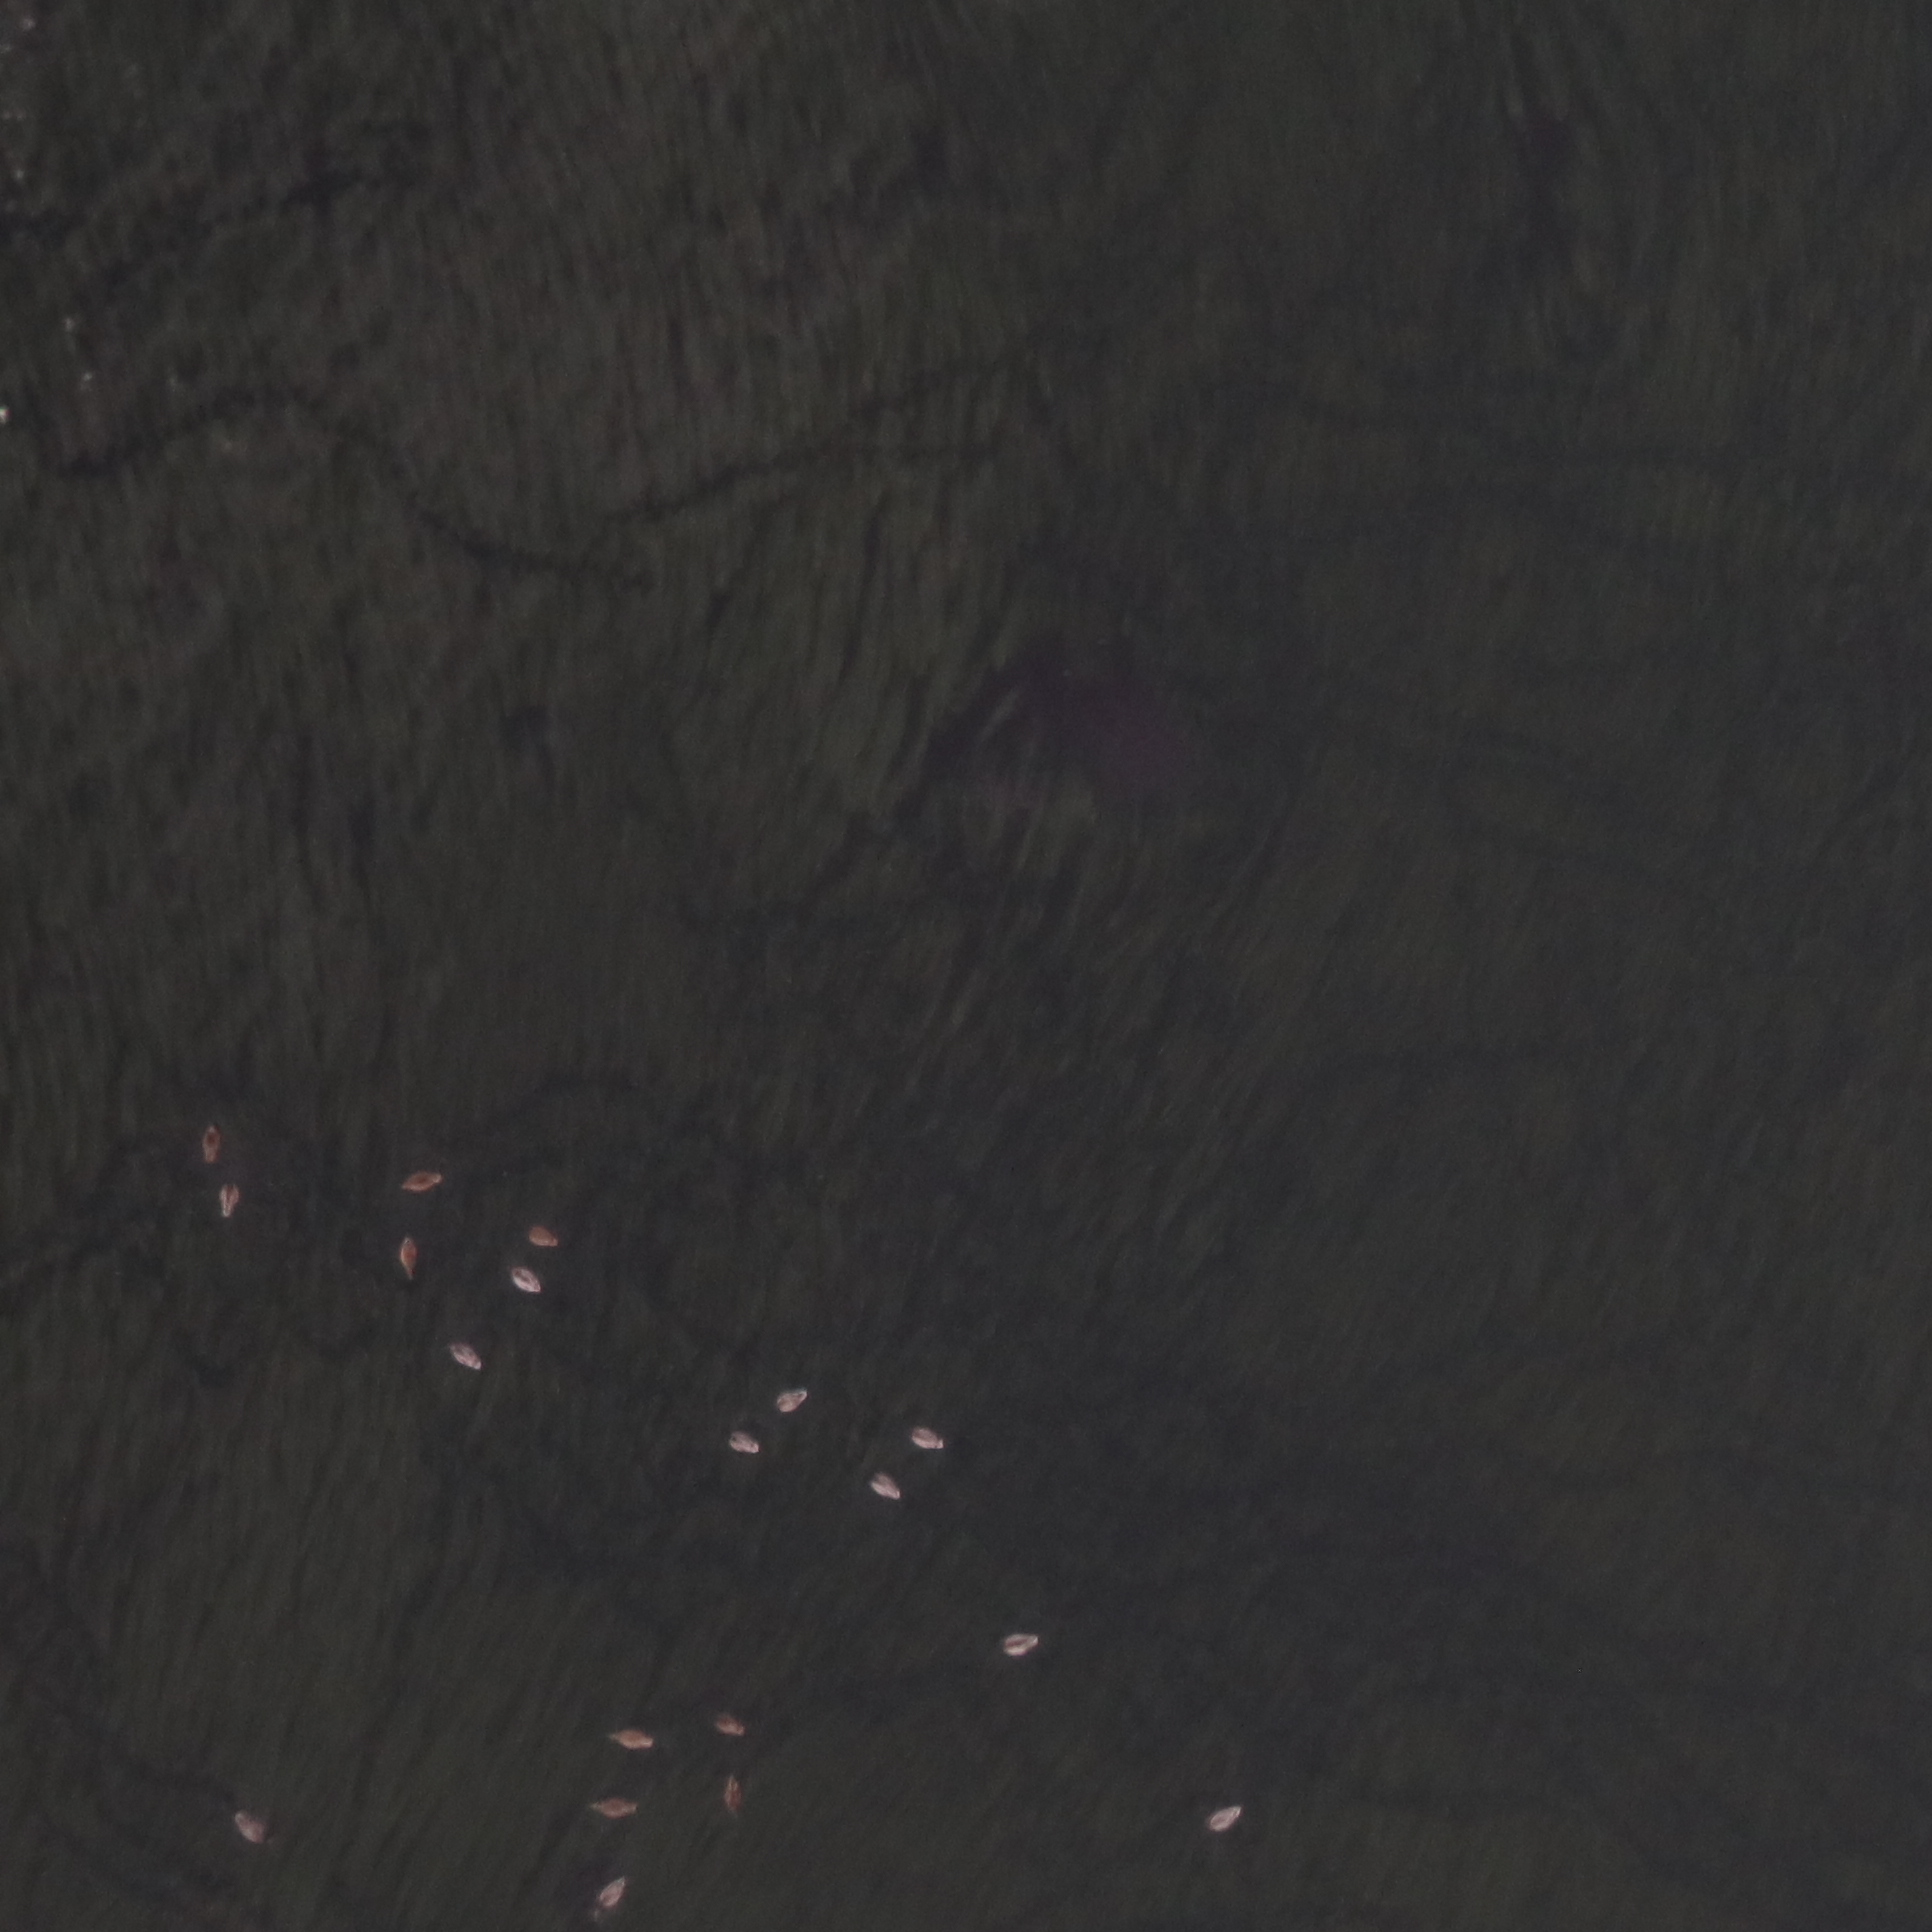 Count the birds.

19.